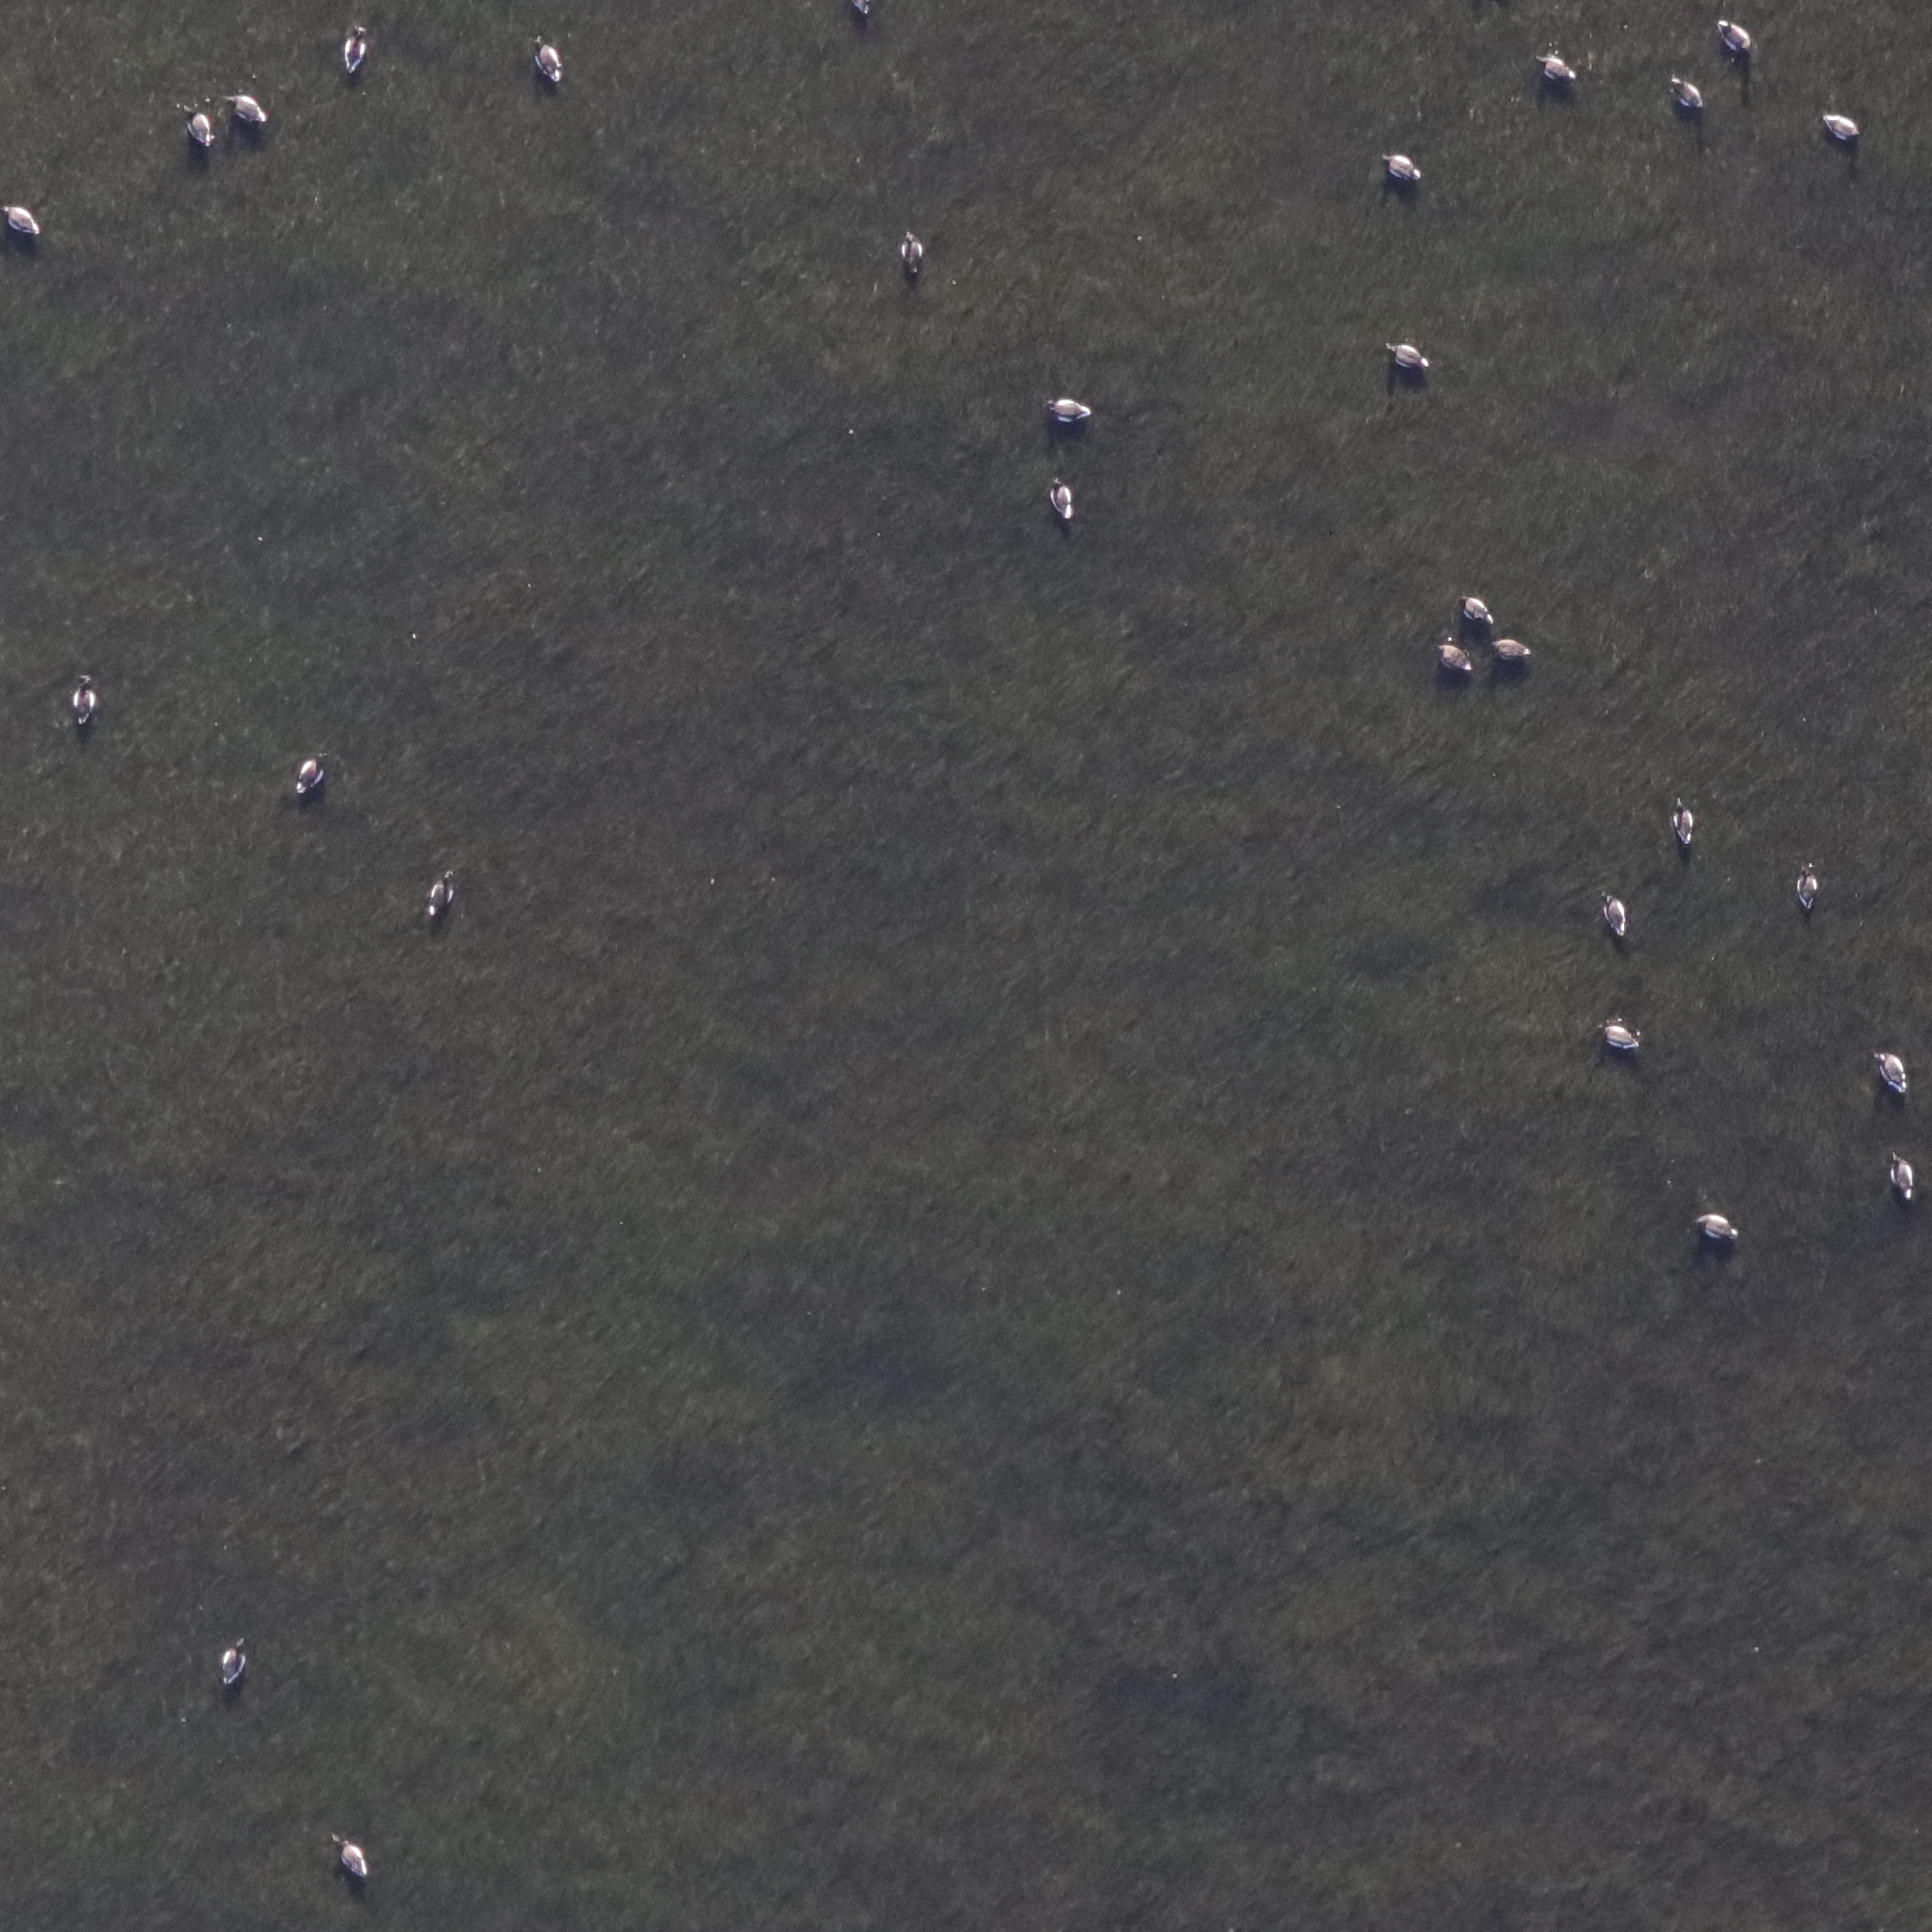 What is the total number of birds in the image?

29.